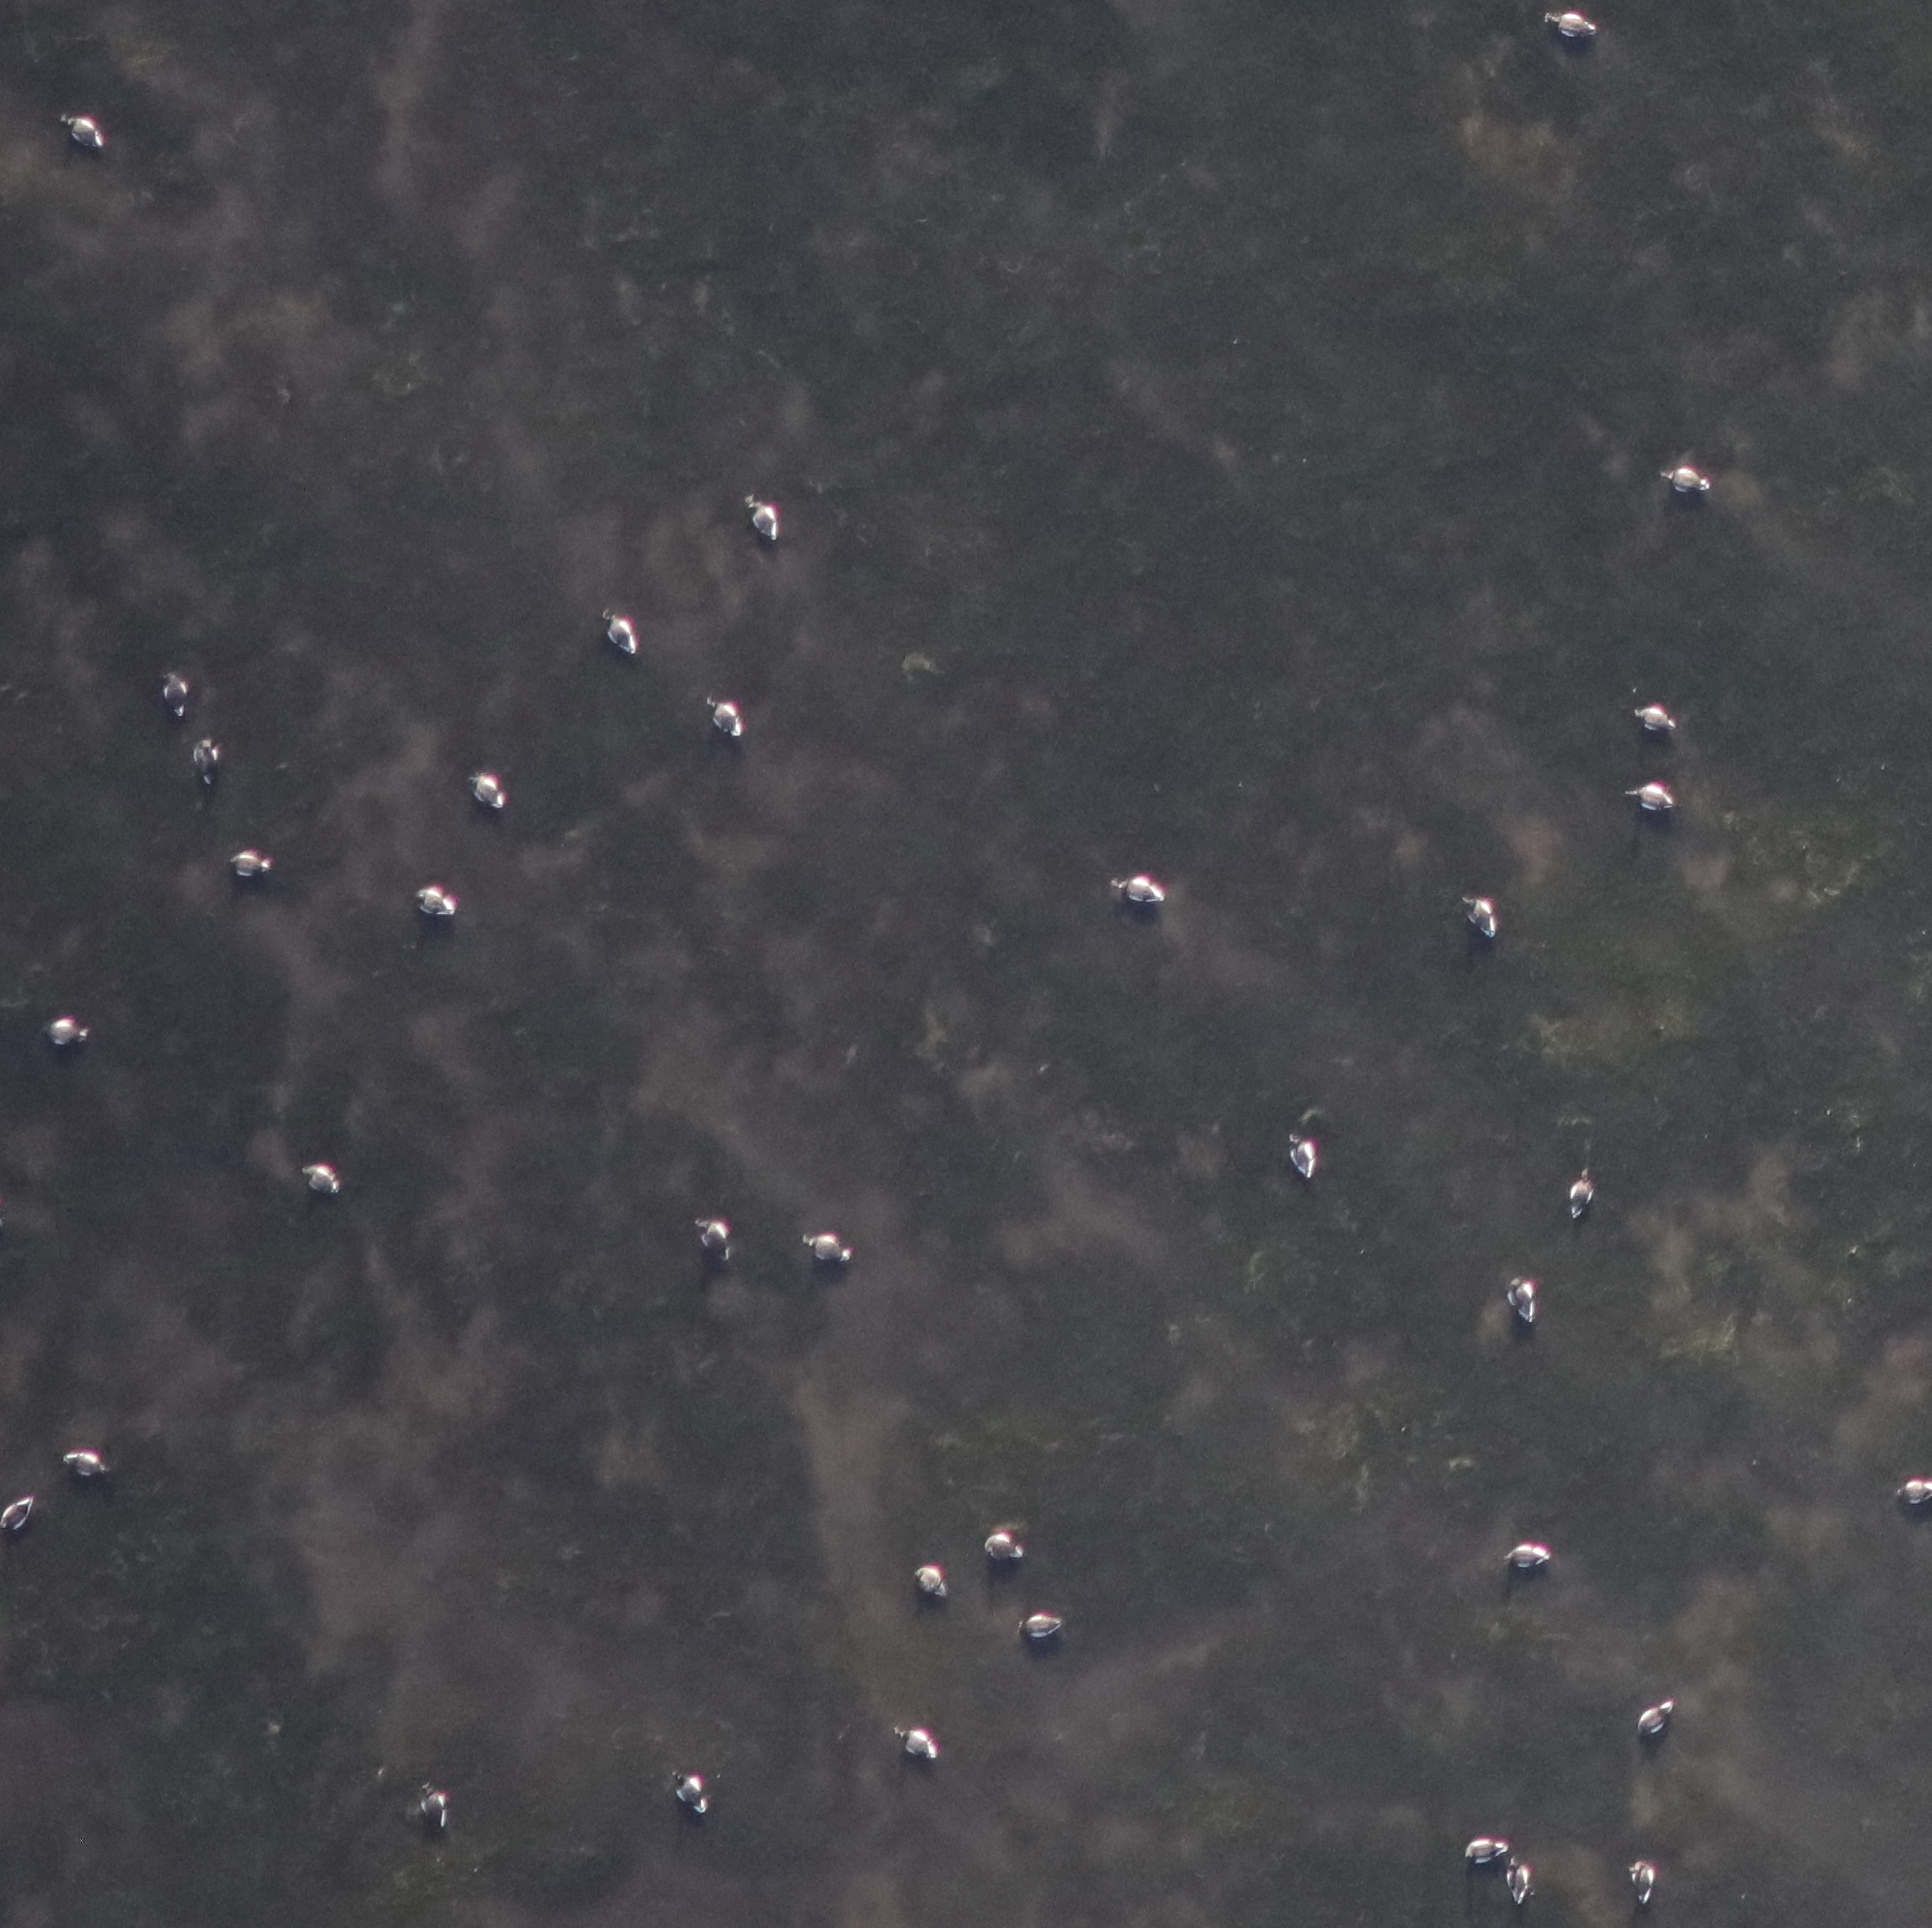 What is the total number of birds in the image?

36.